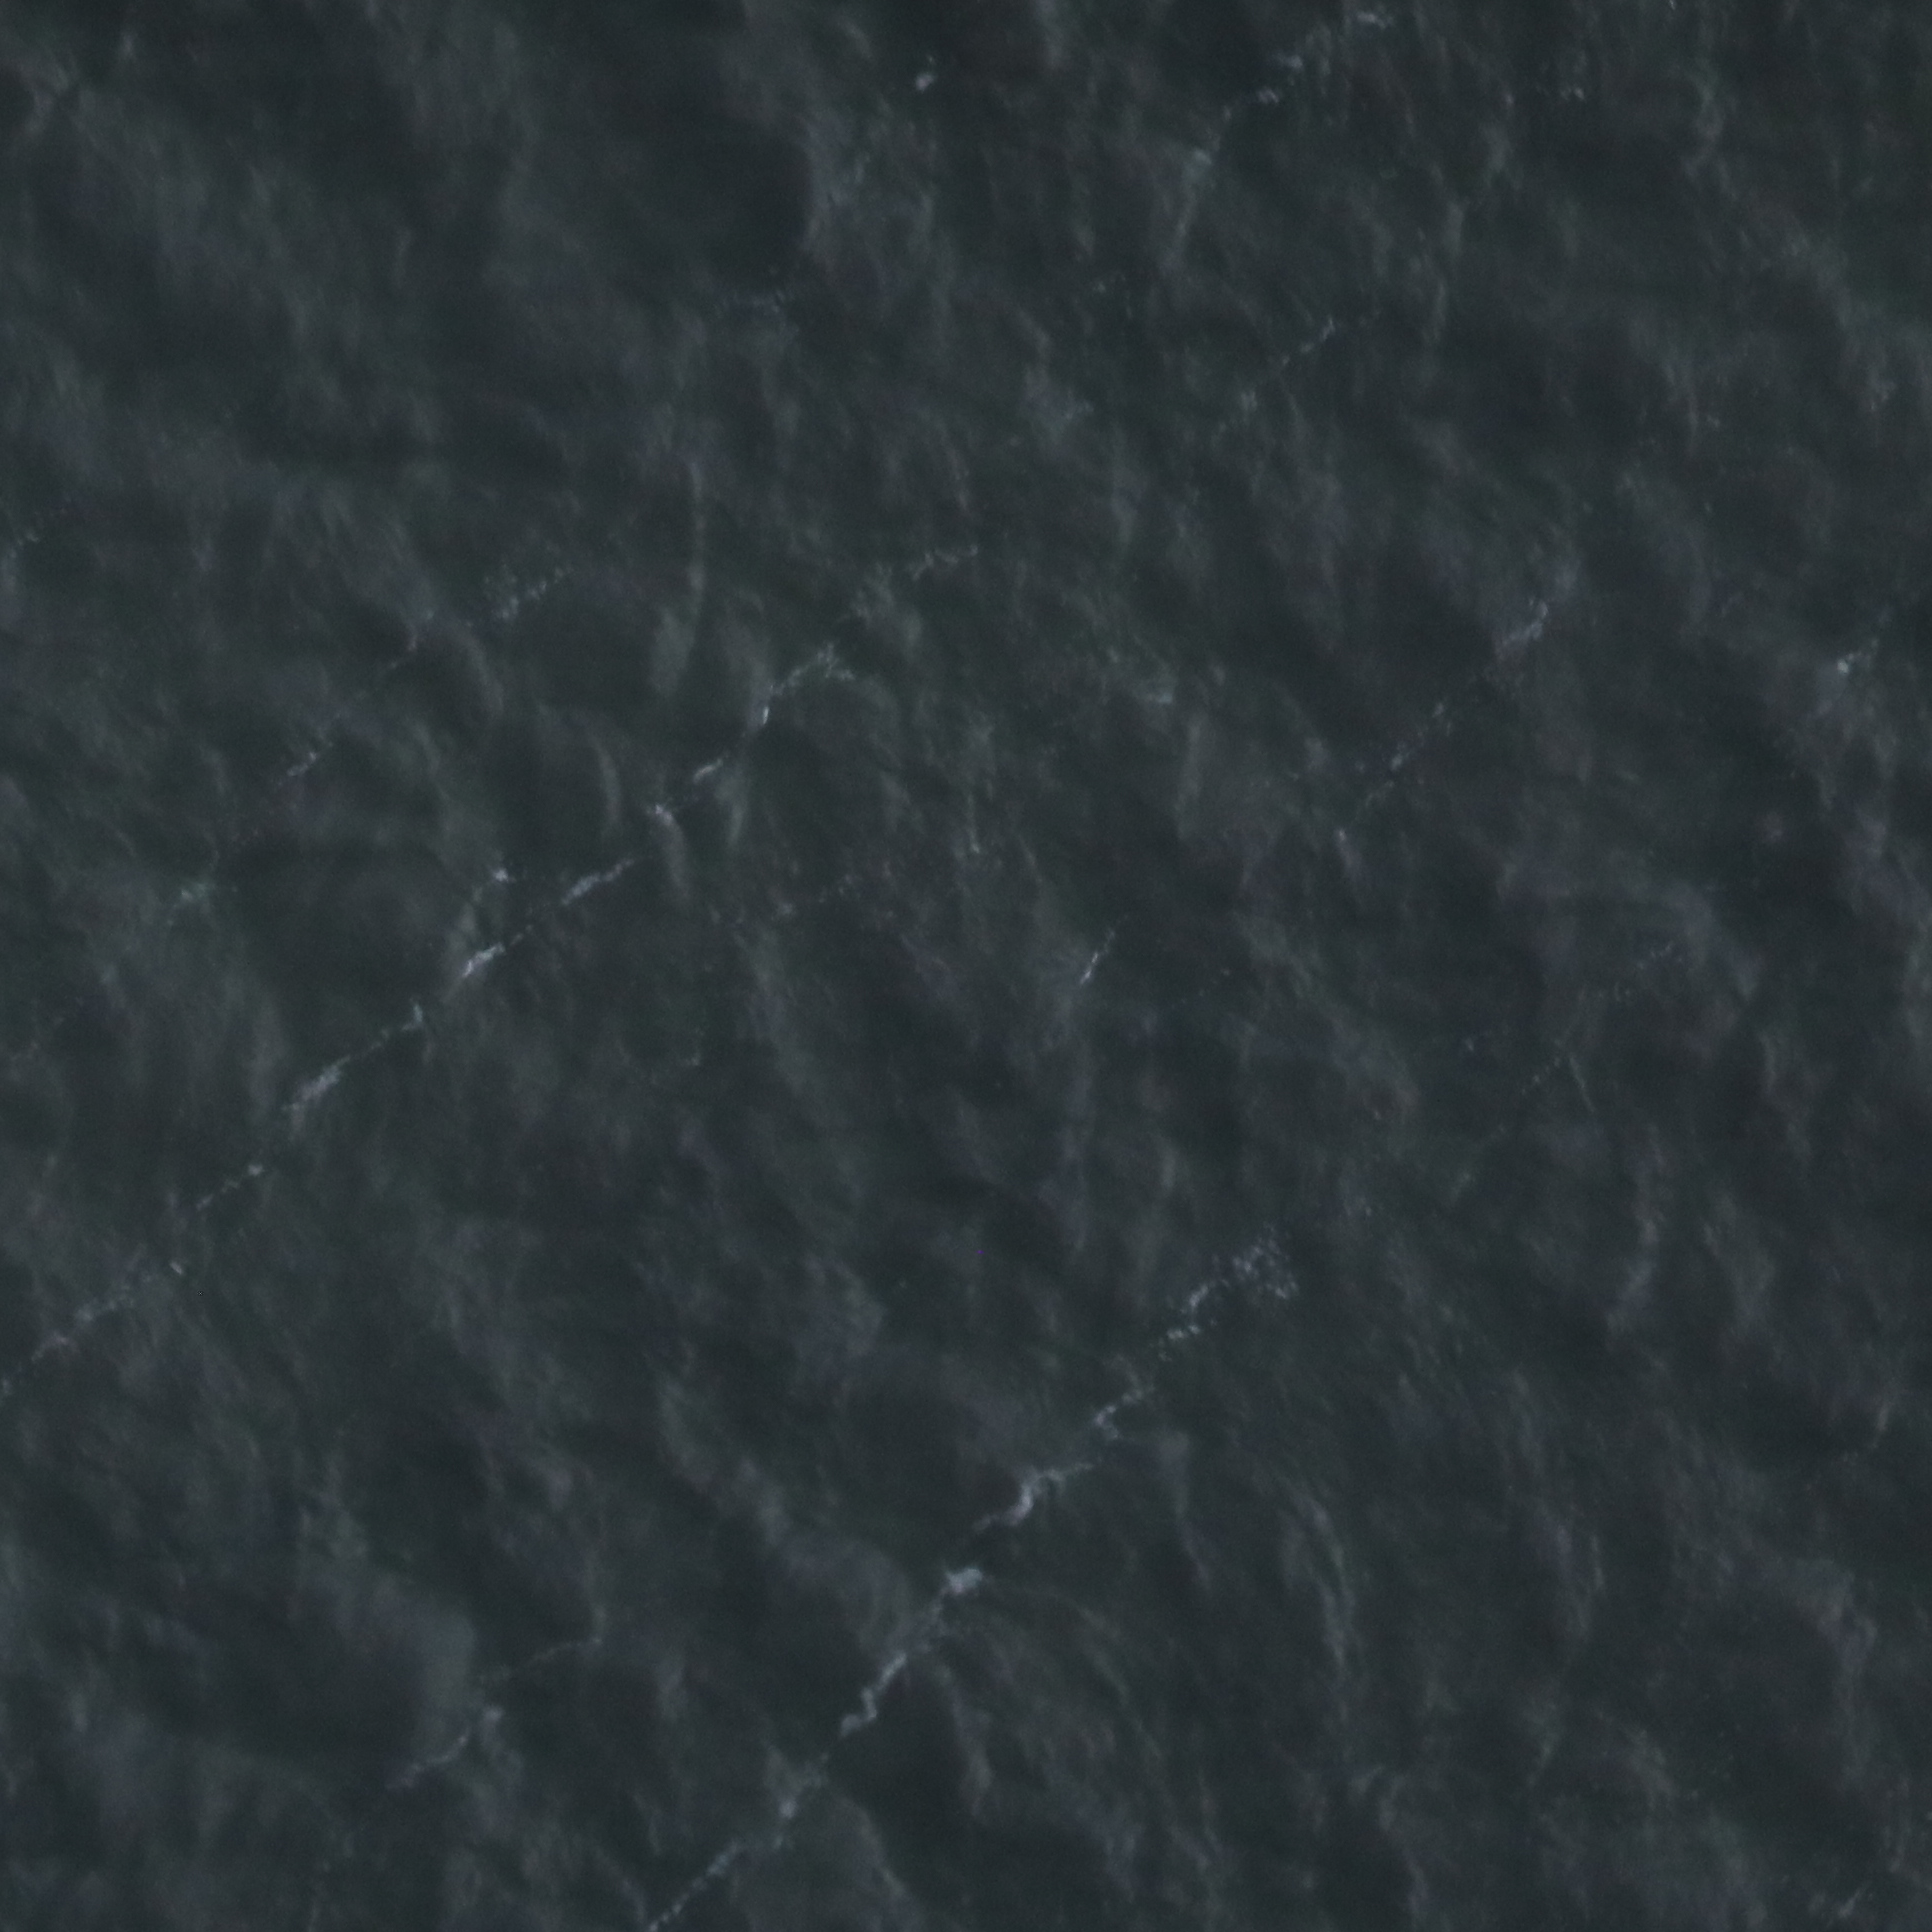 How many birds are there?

0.